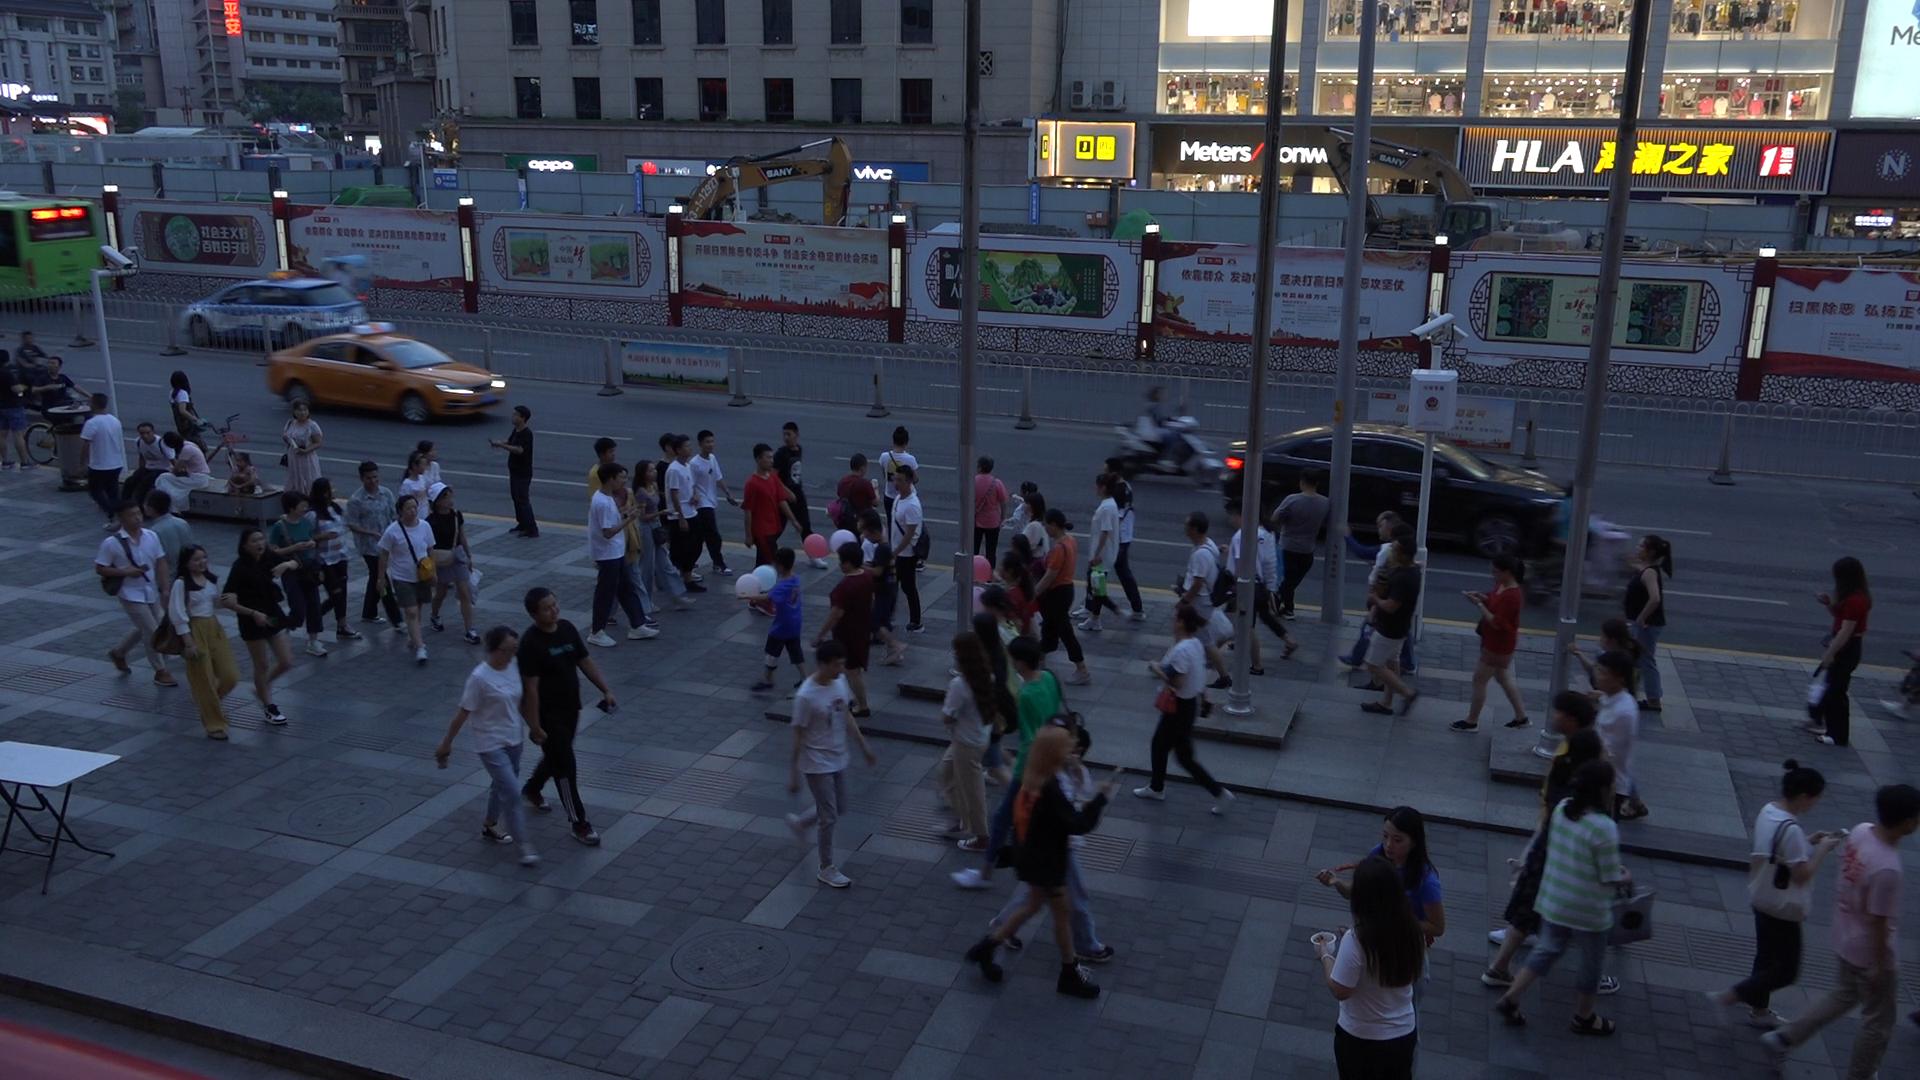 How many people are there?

77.